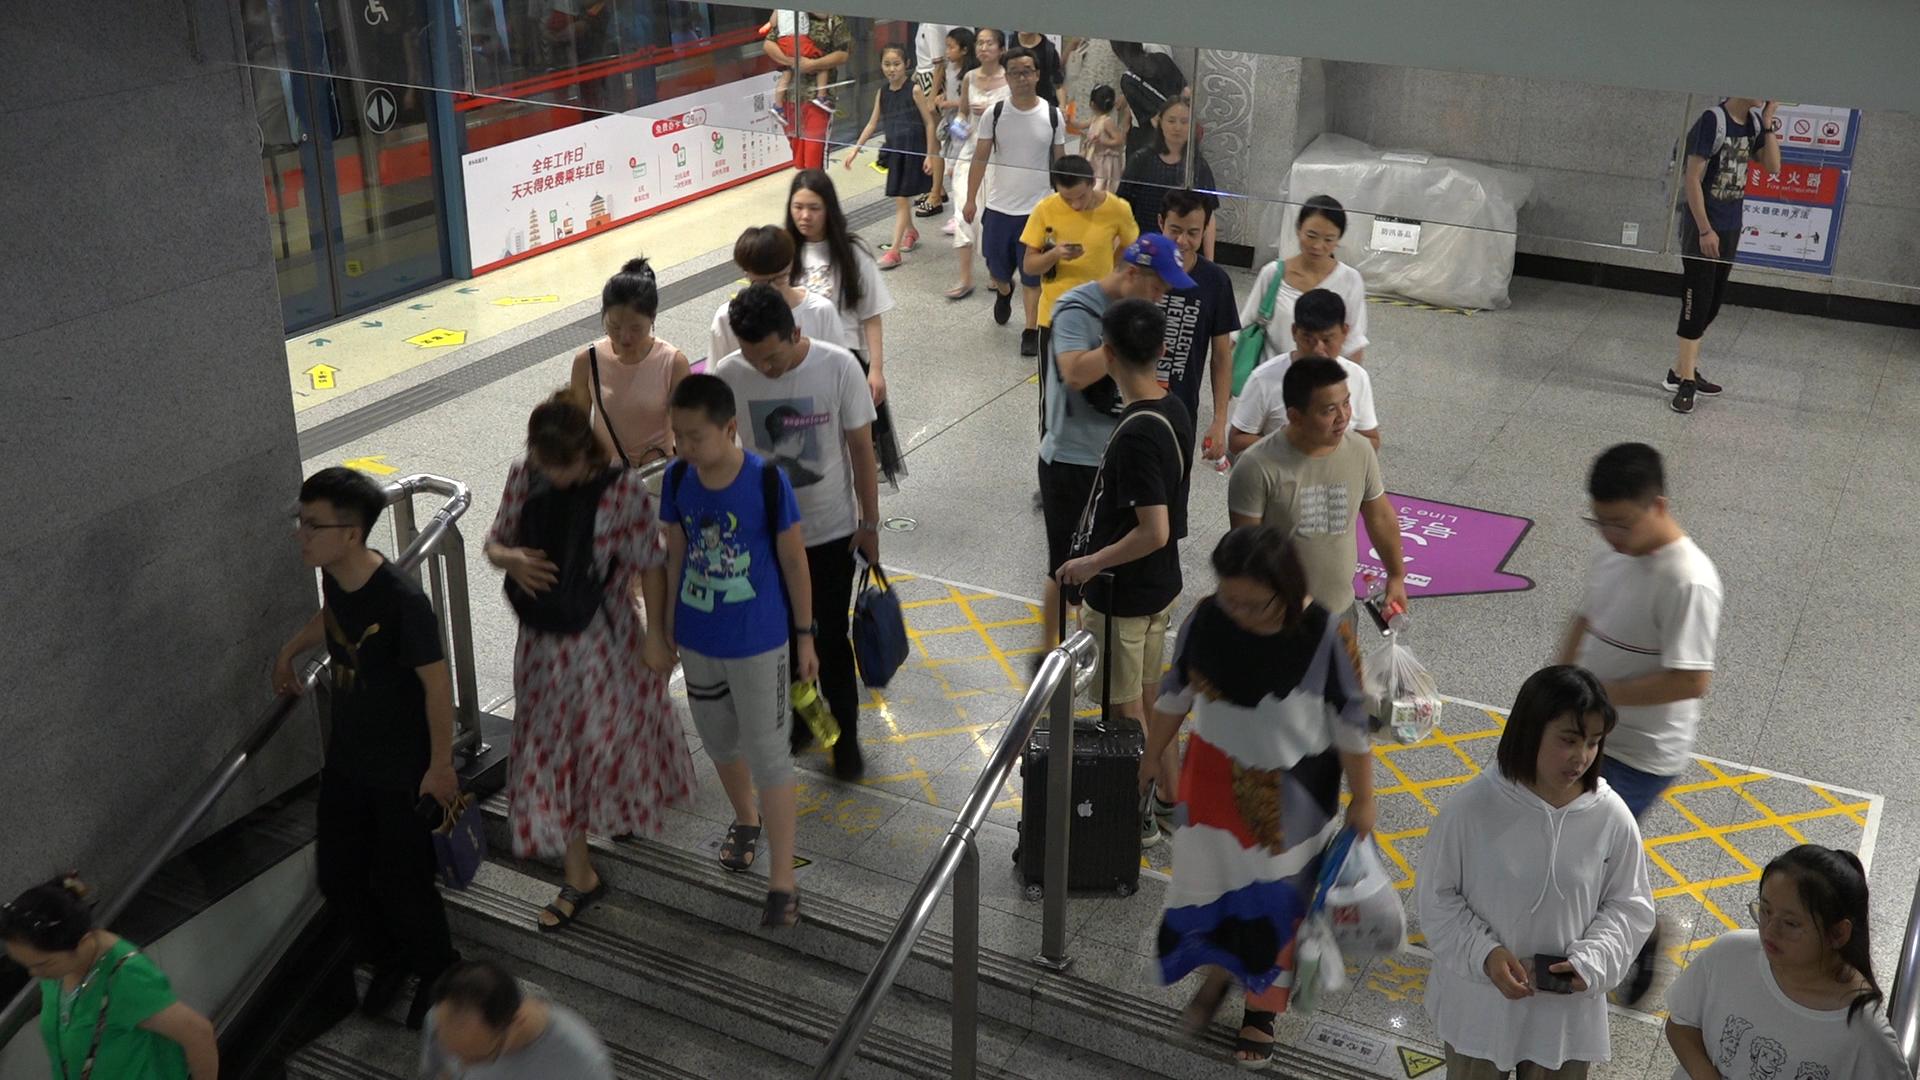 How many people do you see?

29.